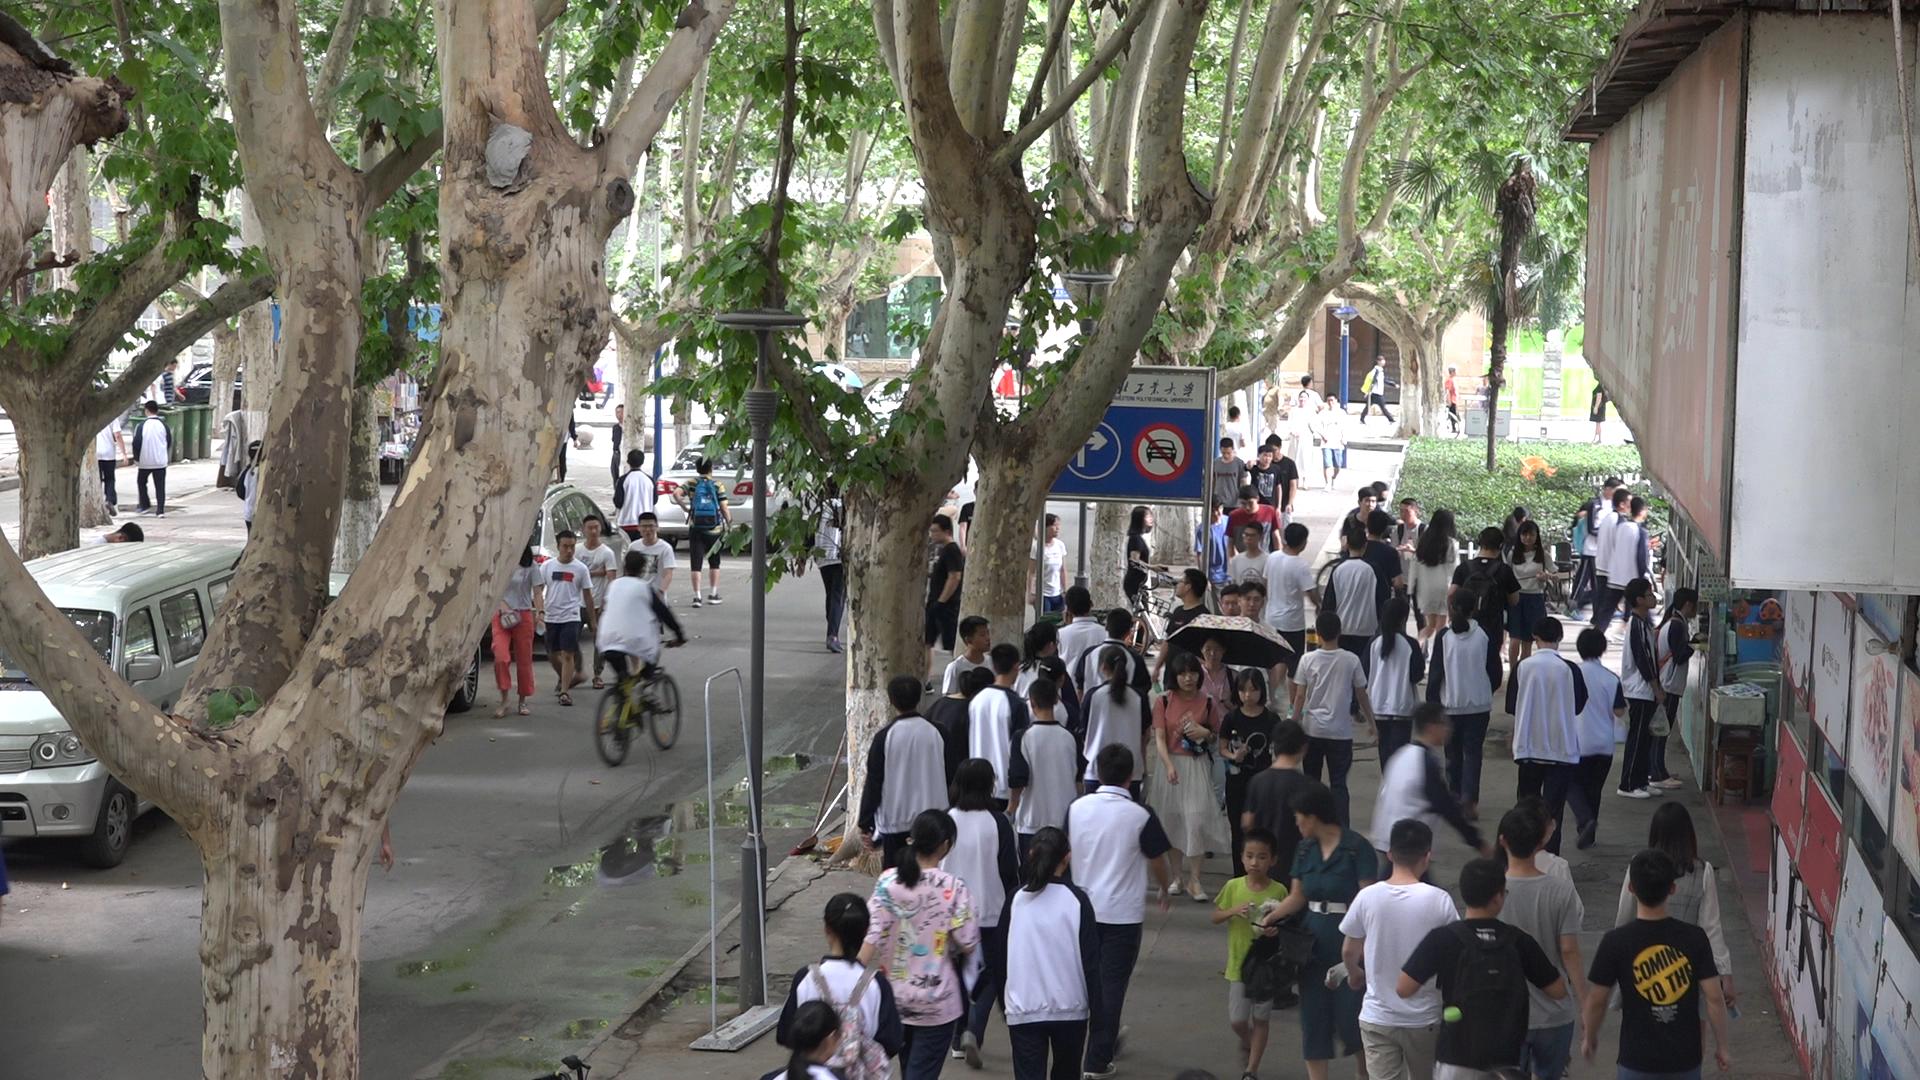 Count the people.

82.